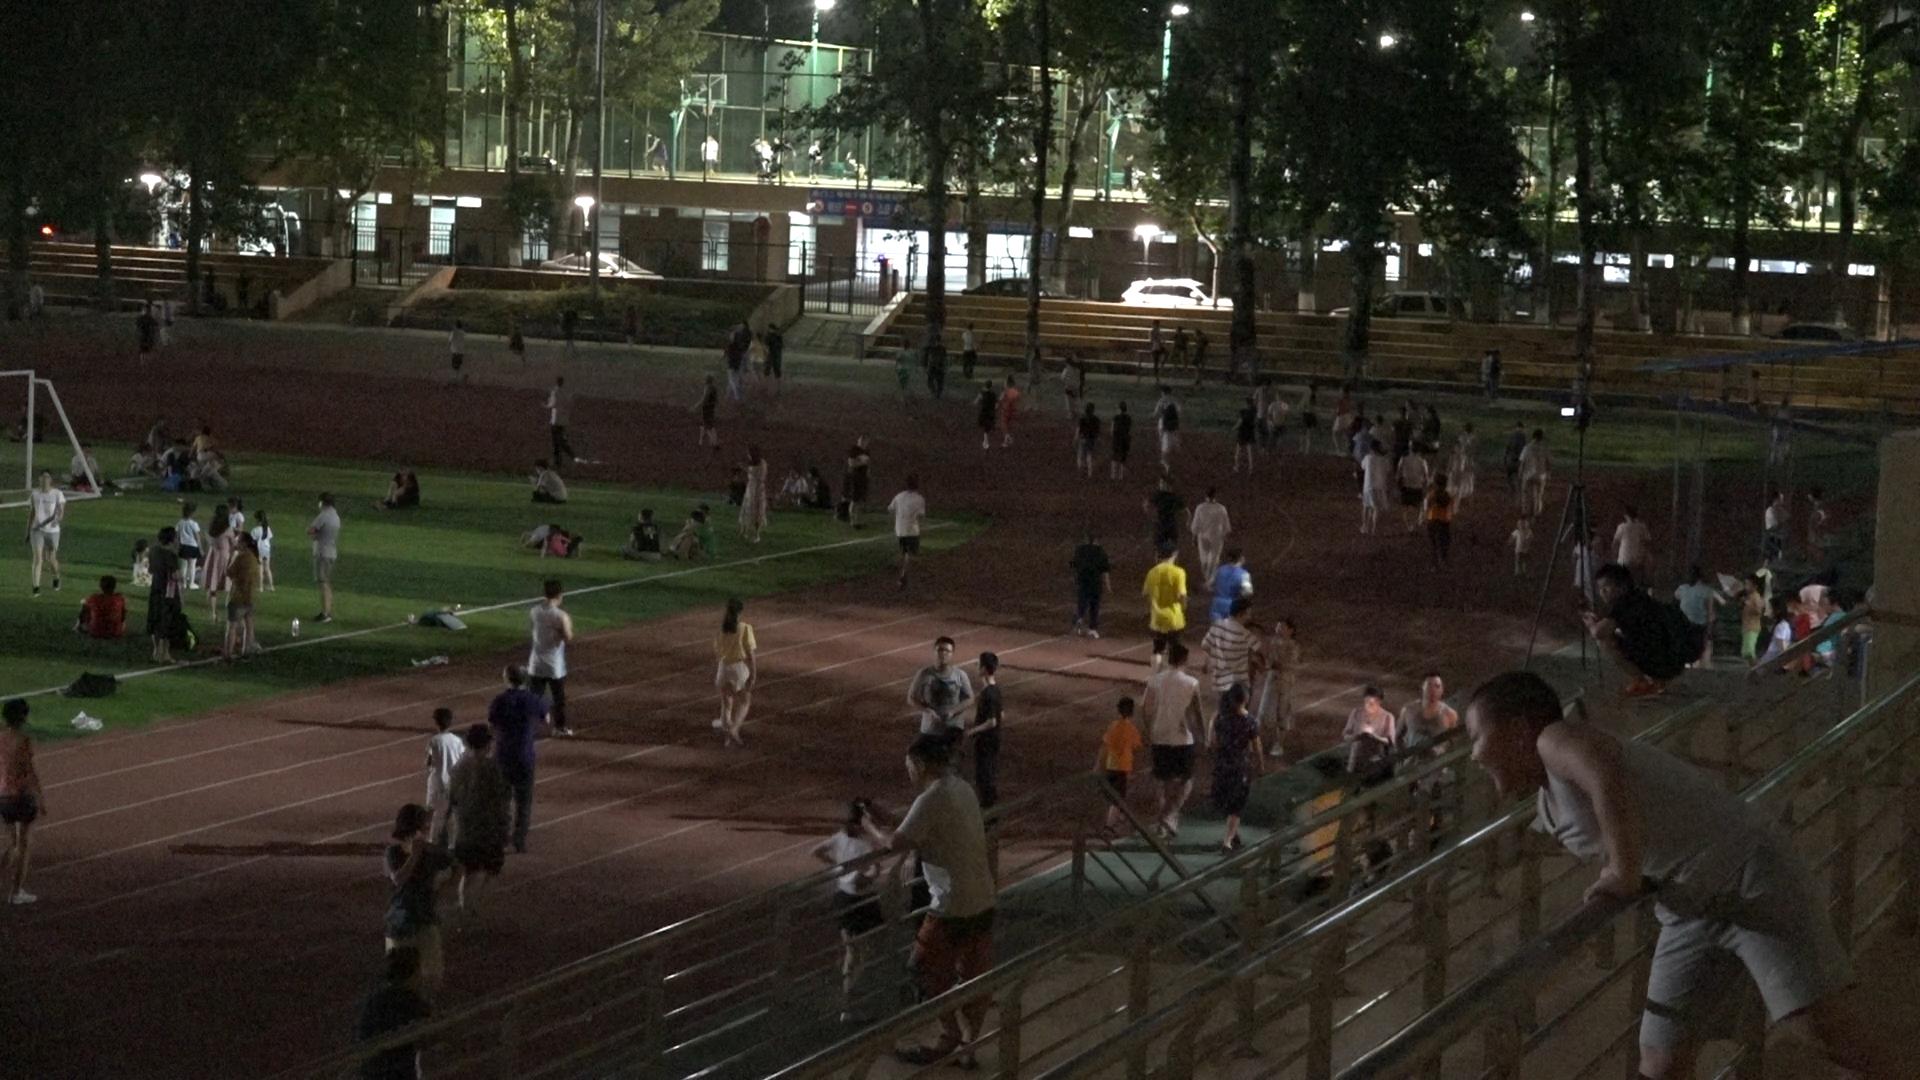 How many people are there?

115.